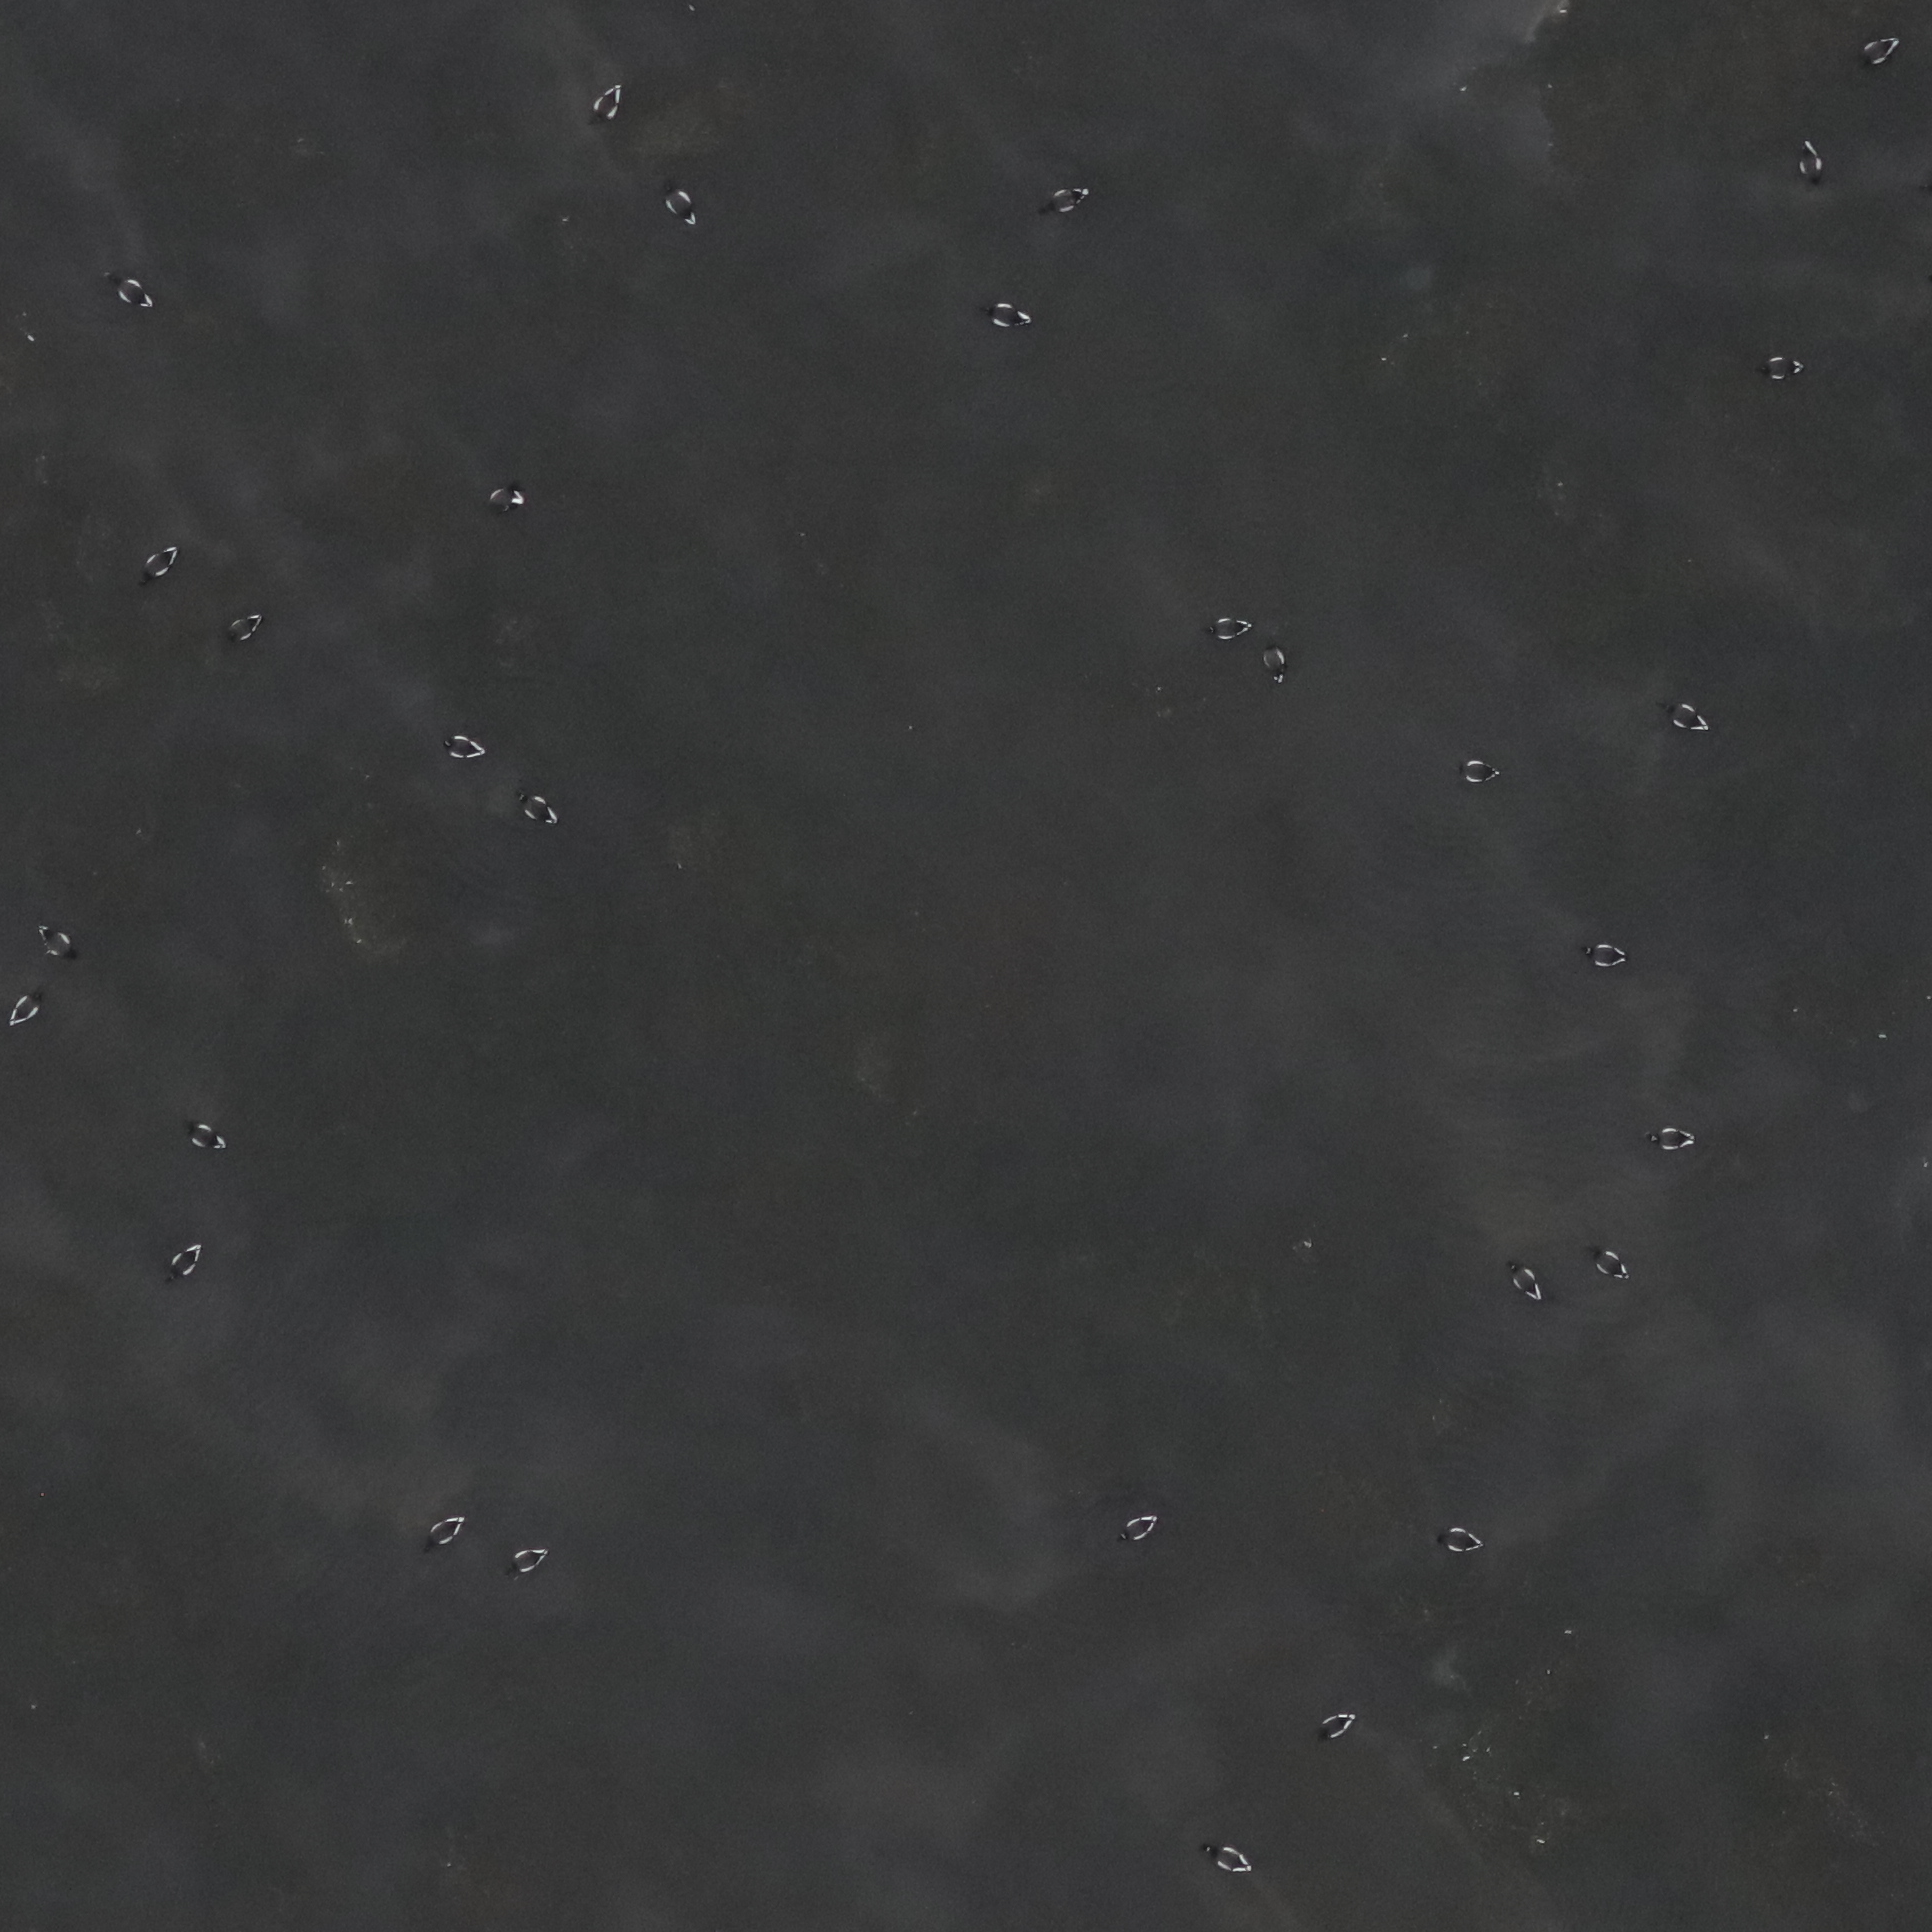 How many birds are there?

31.